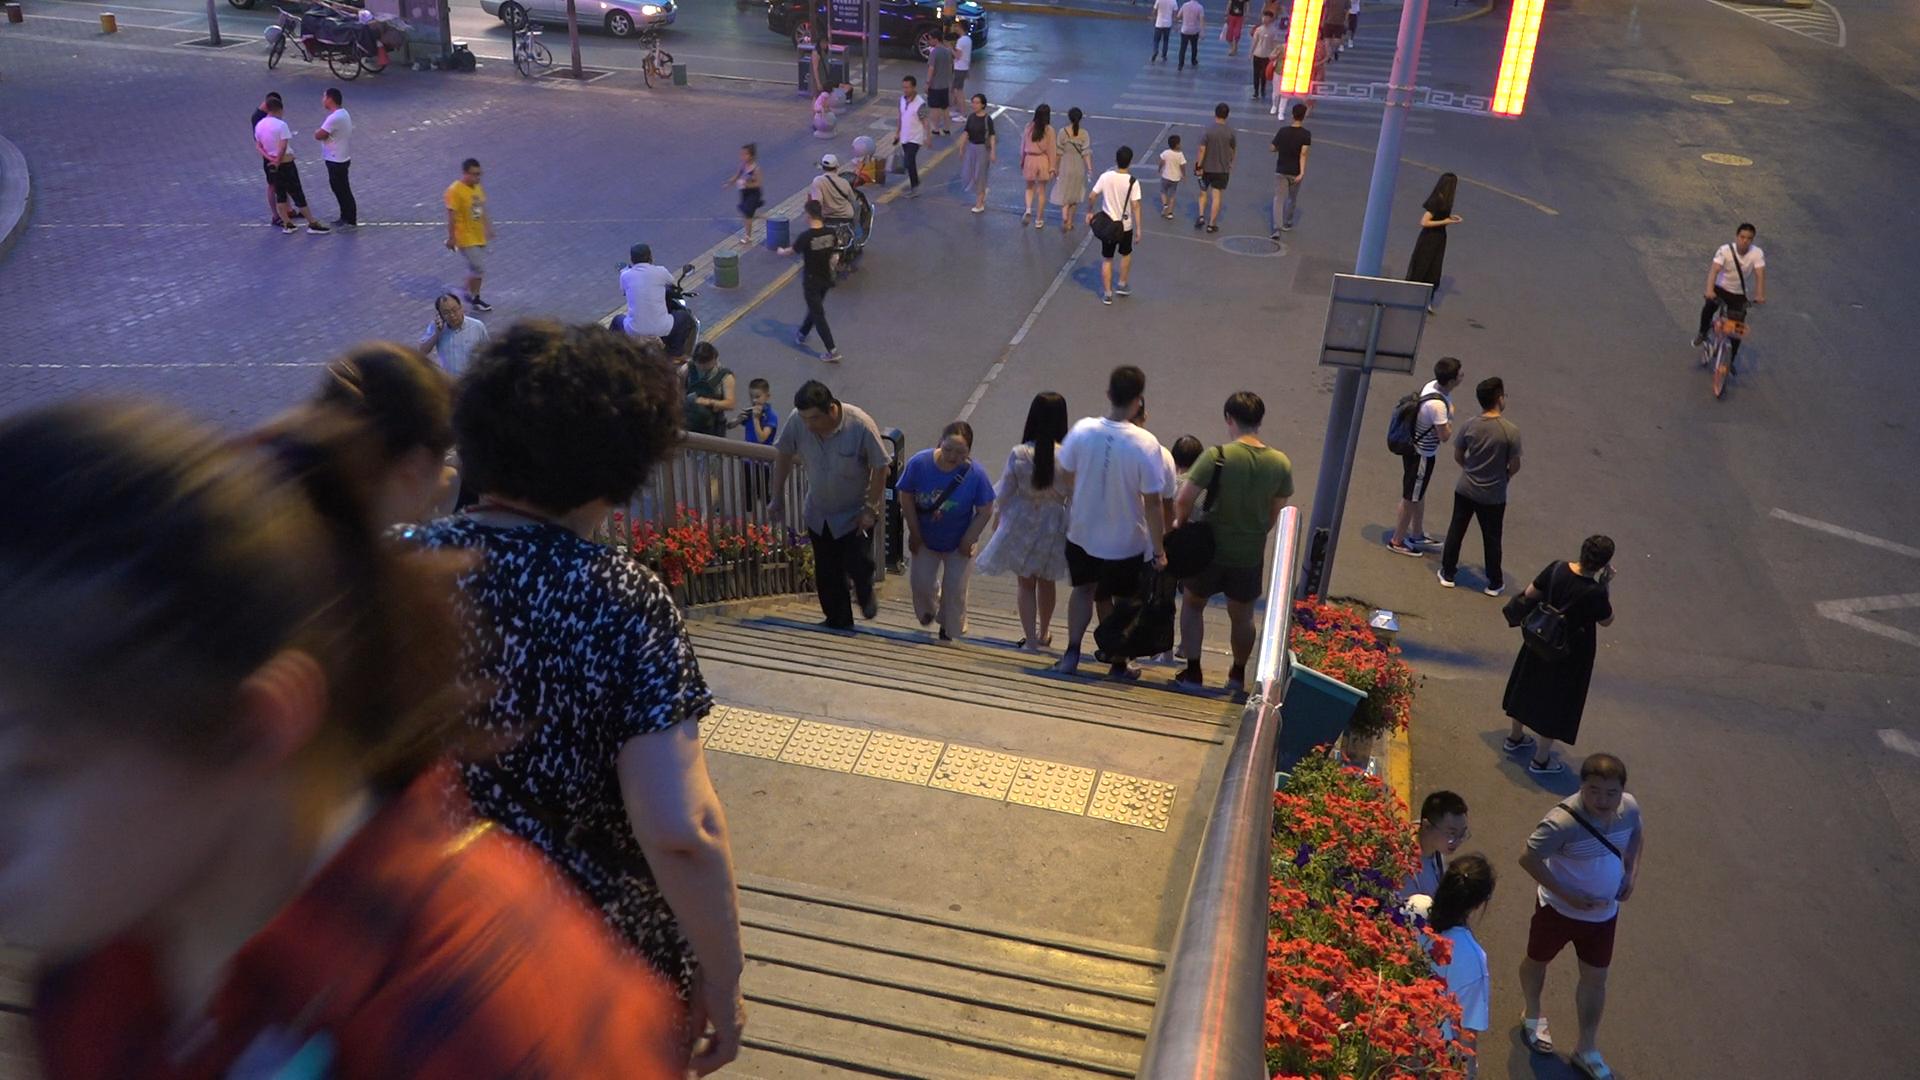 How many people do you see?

41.